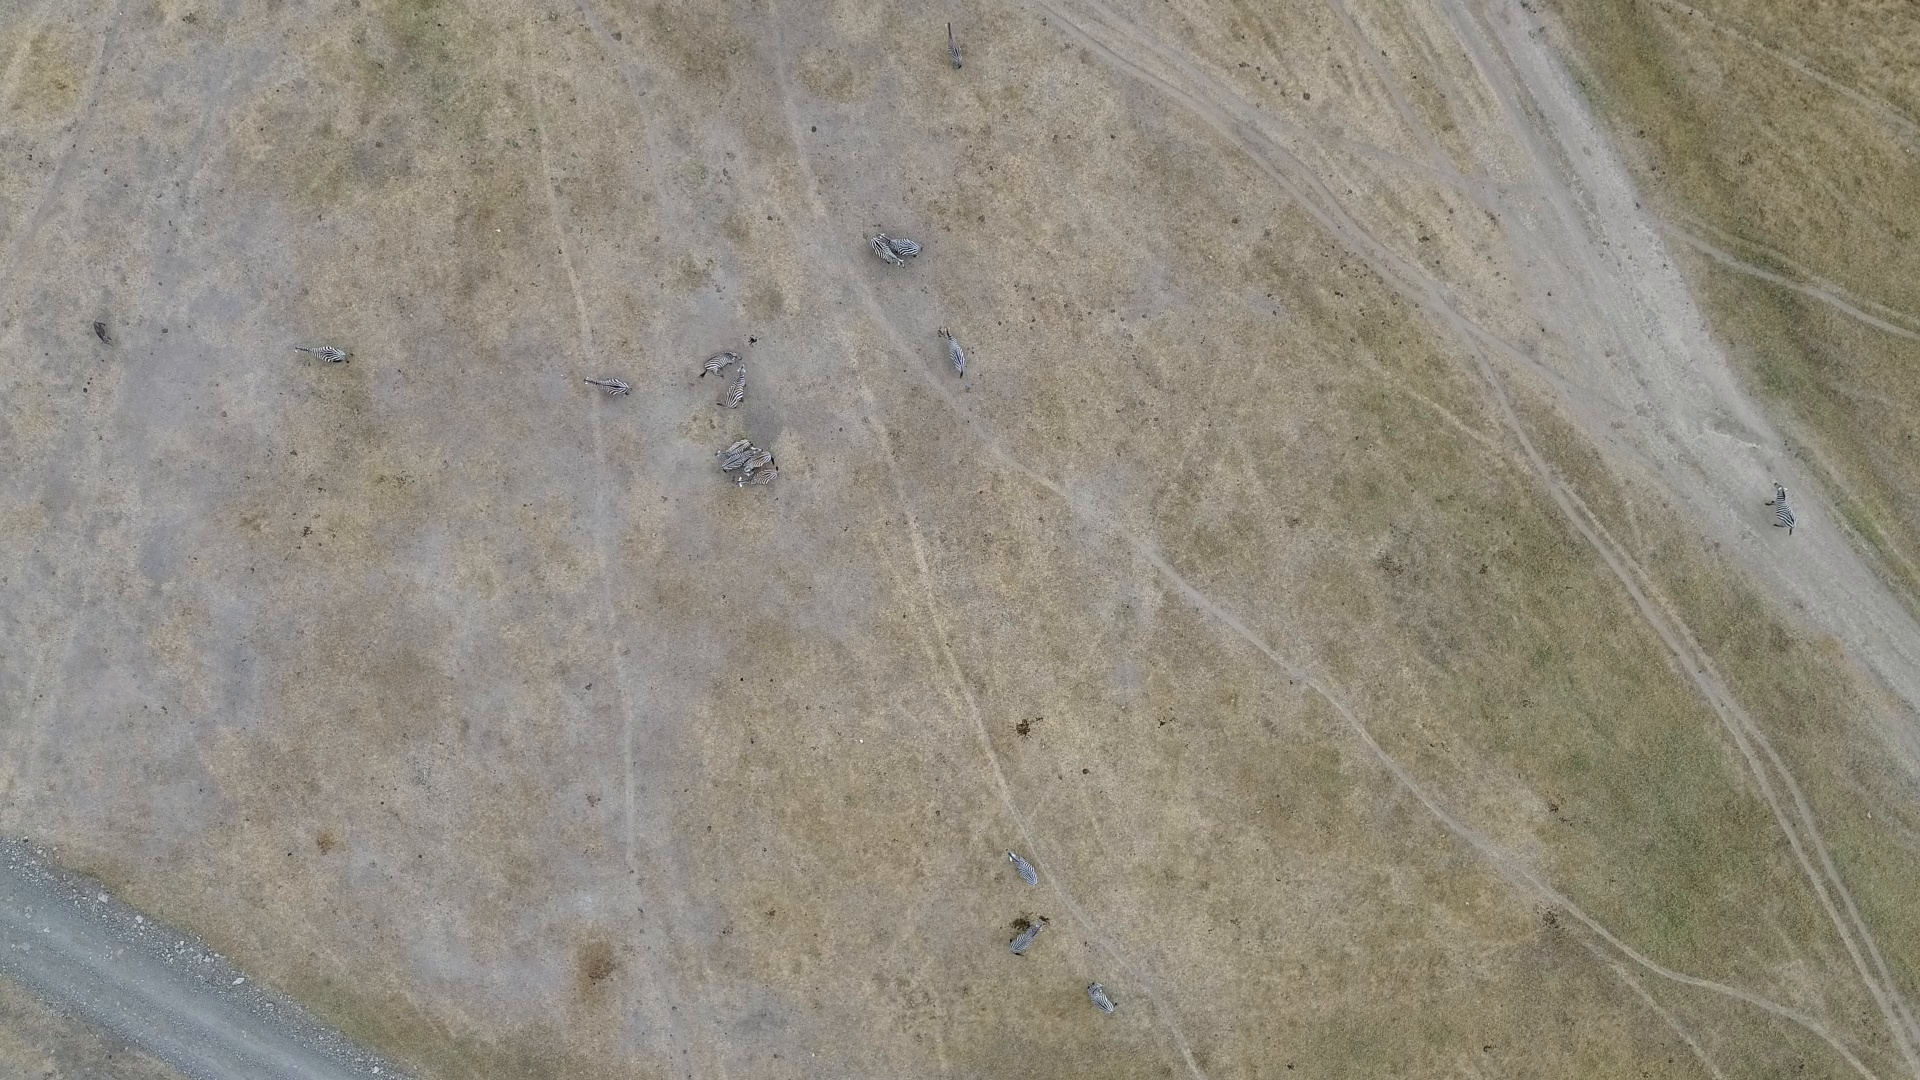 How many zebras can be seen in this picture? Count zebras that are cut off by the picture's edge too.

16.